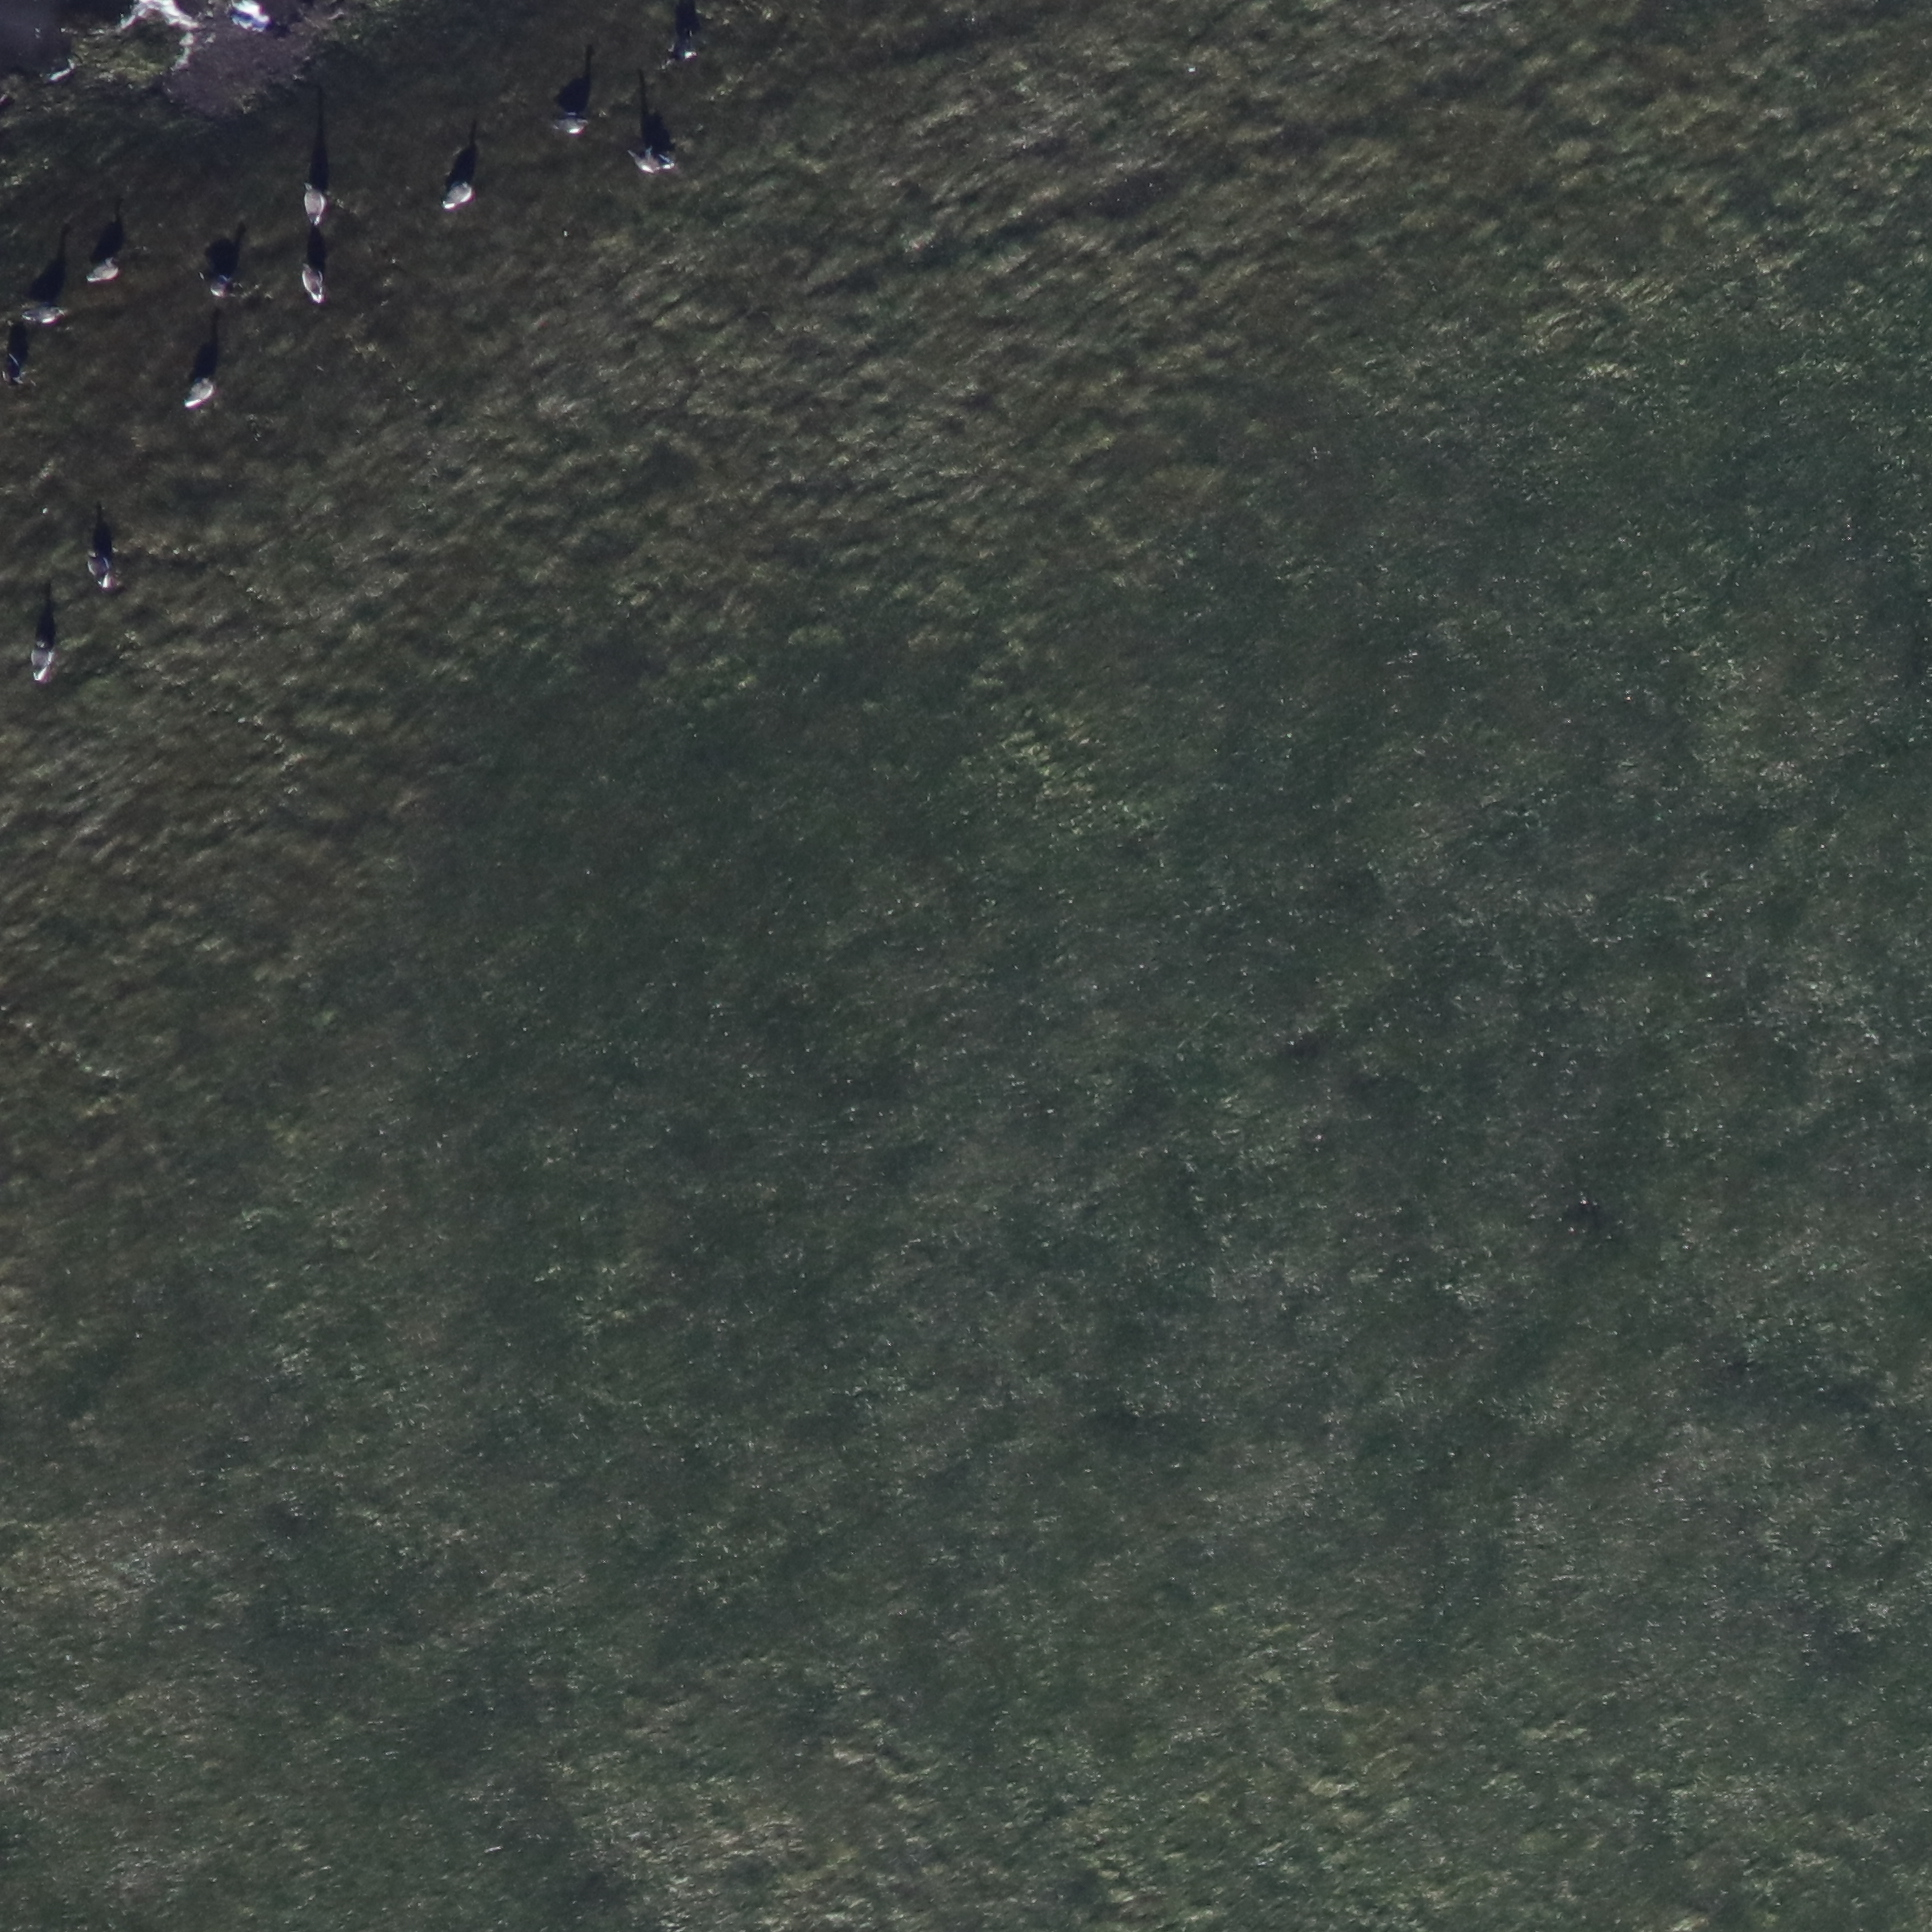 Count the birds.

13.